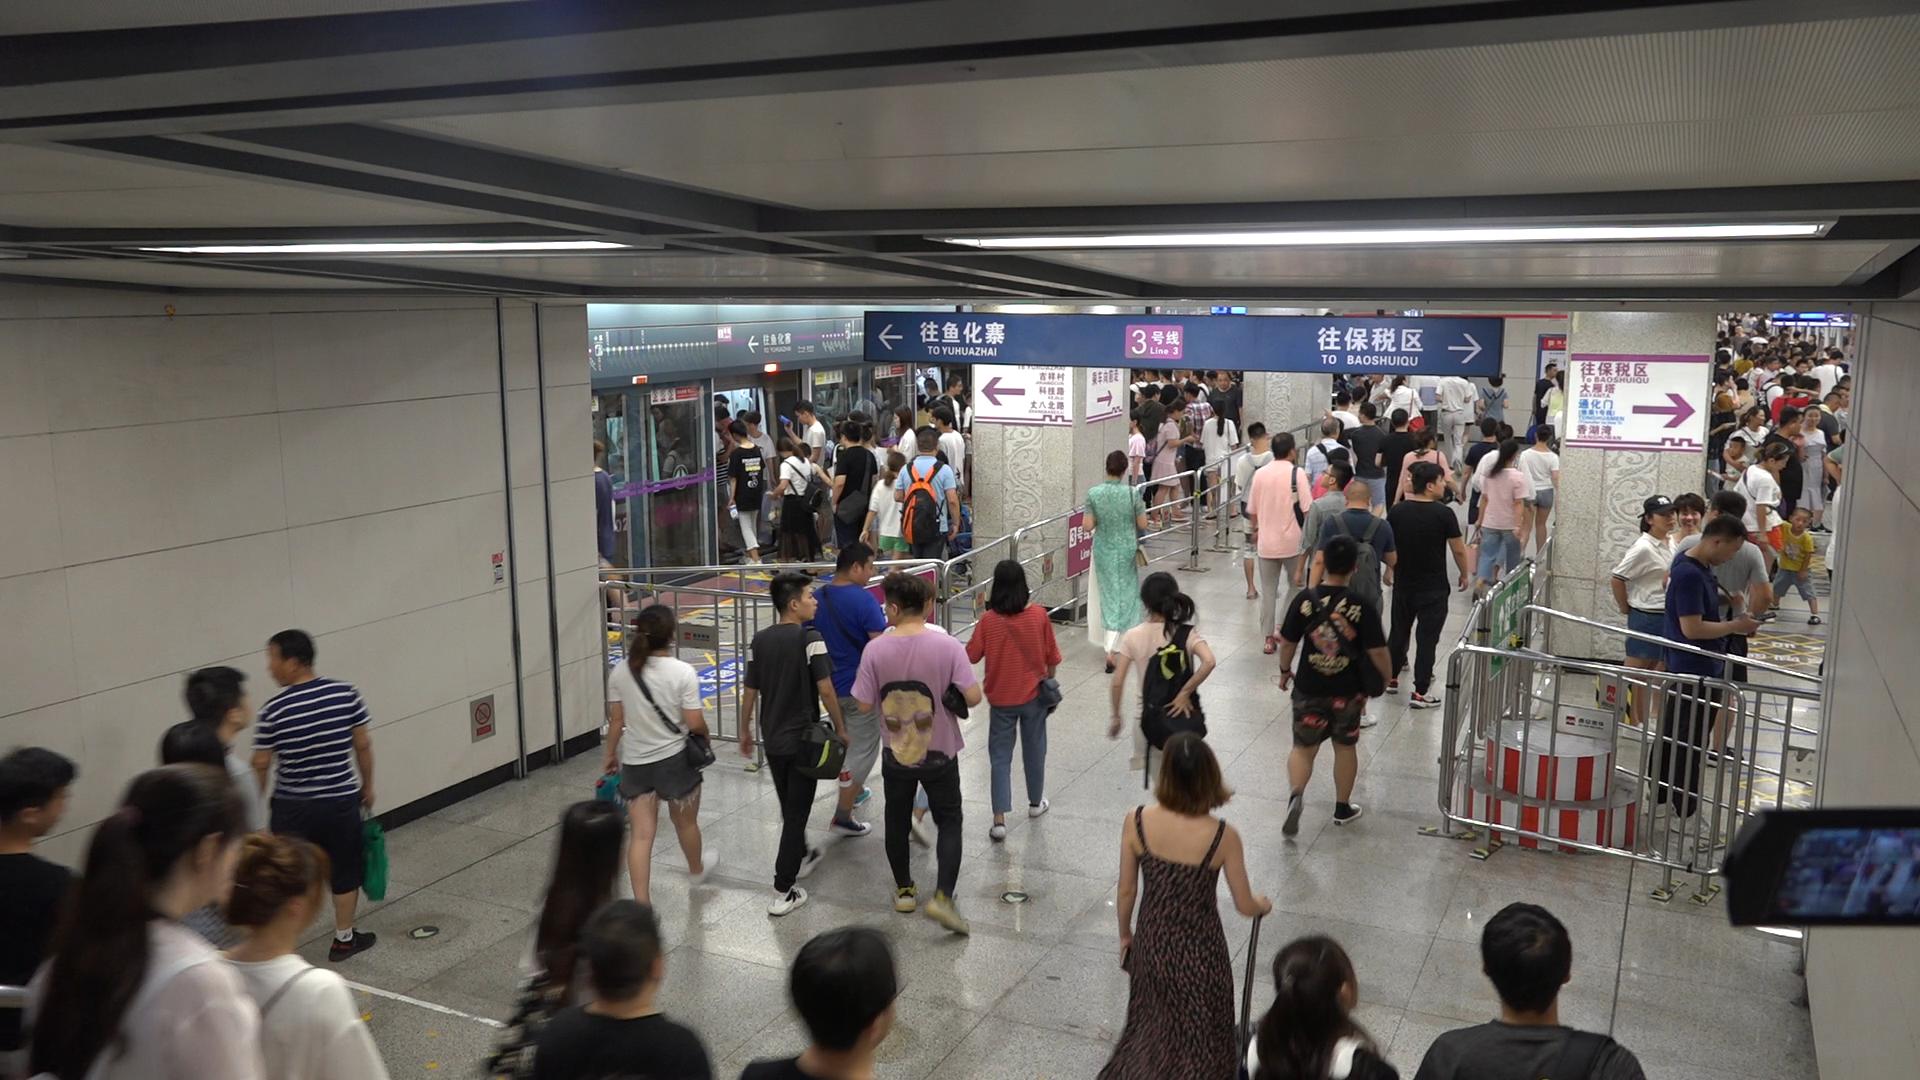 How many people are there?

153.